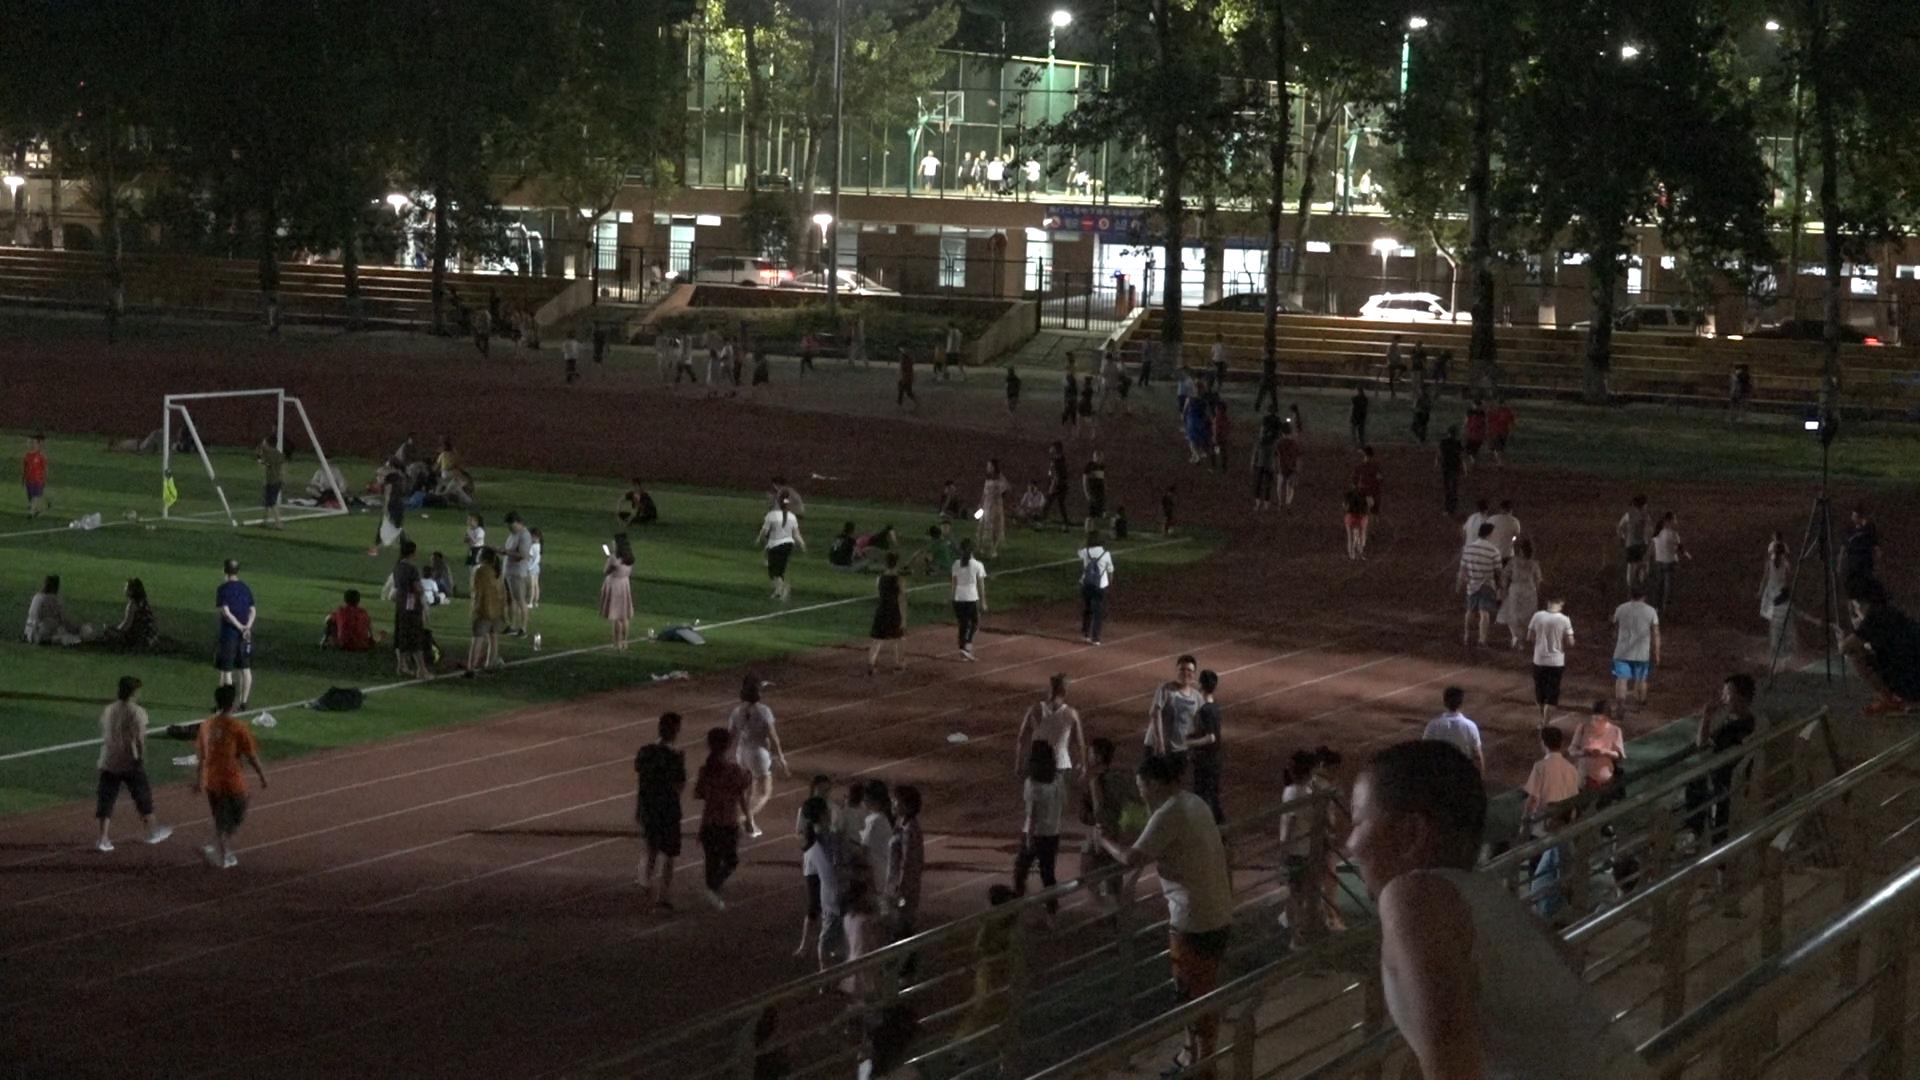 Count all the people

138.